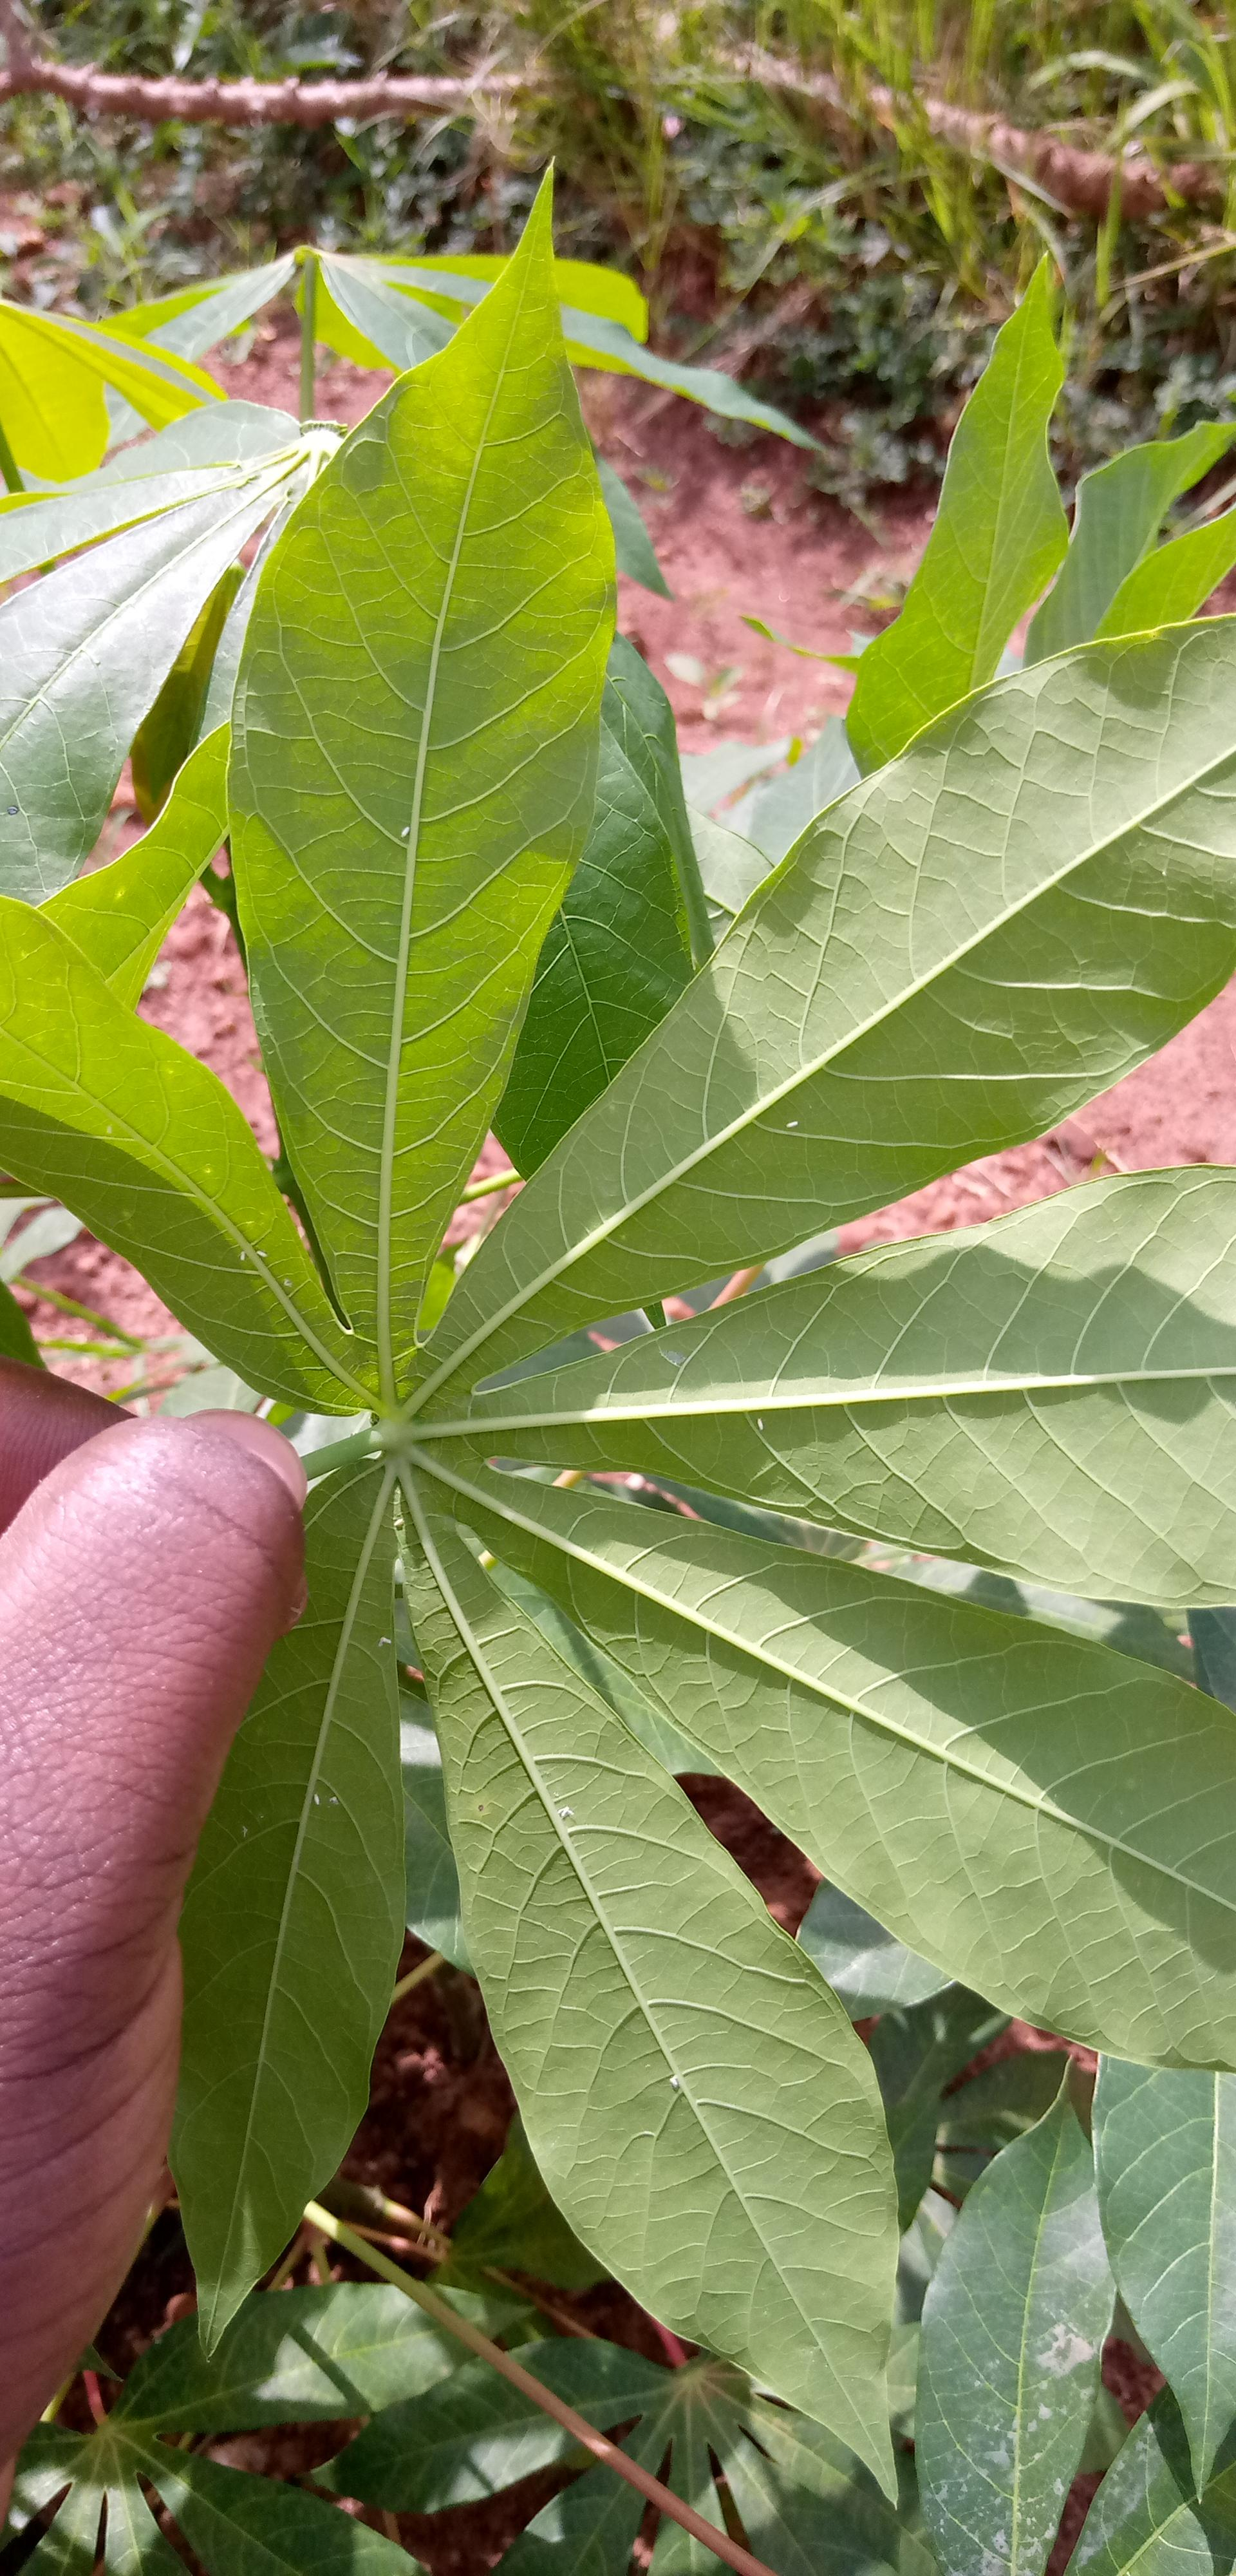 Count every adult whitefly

11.